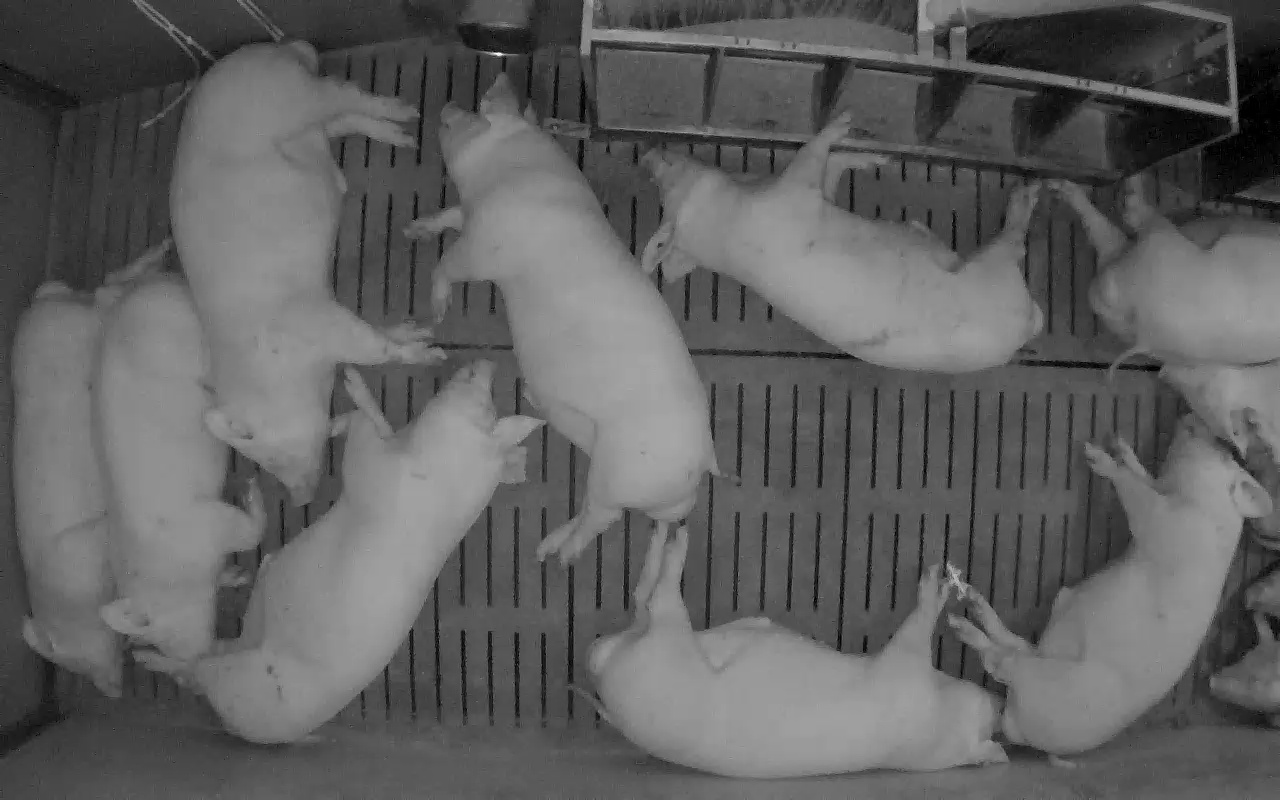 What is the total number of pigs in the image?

11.